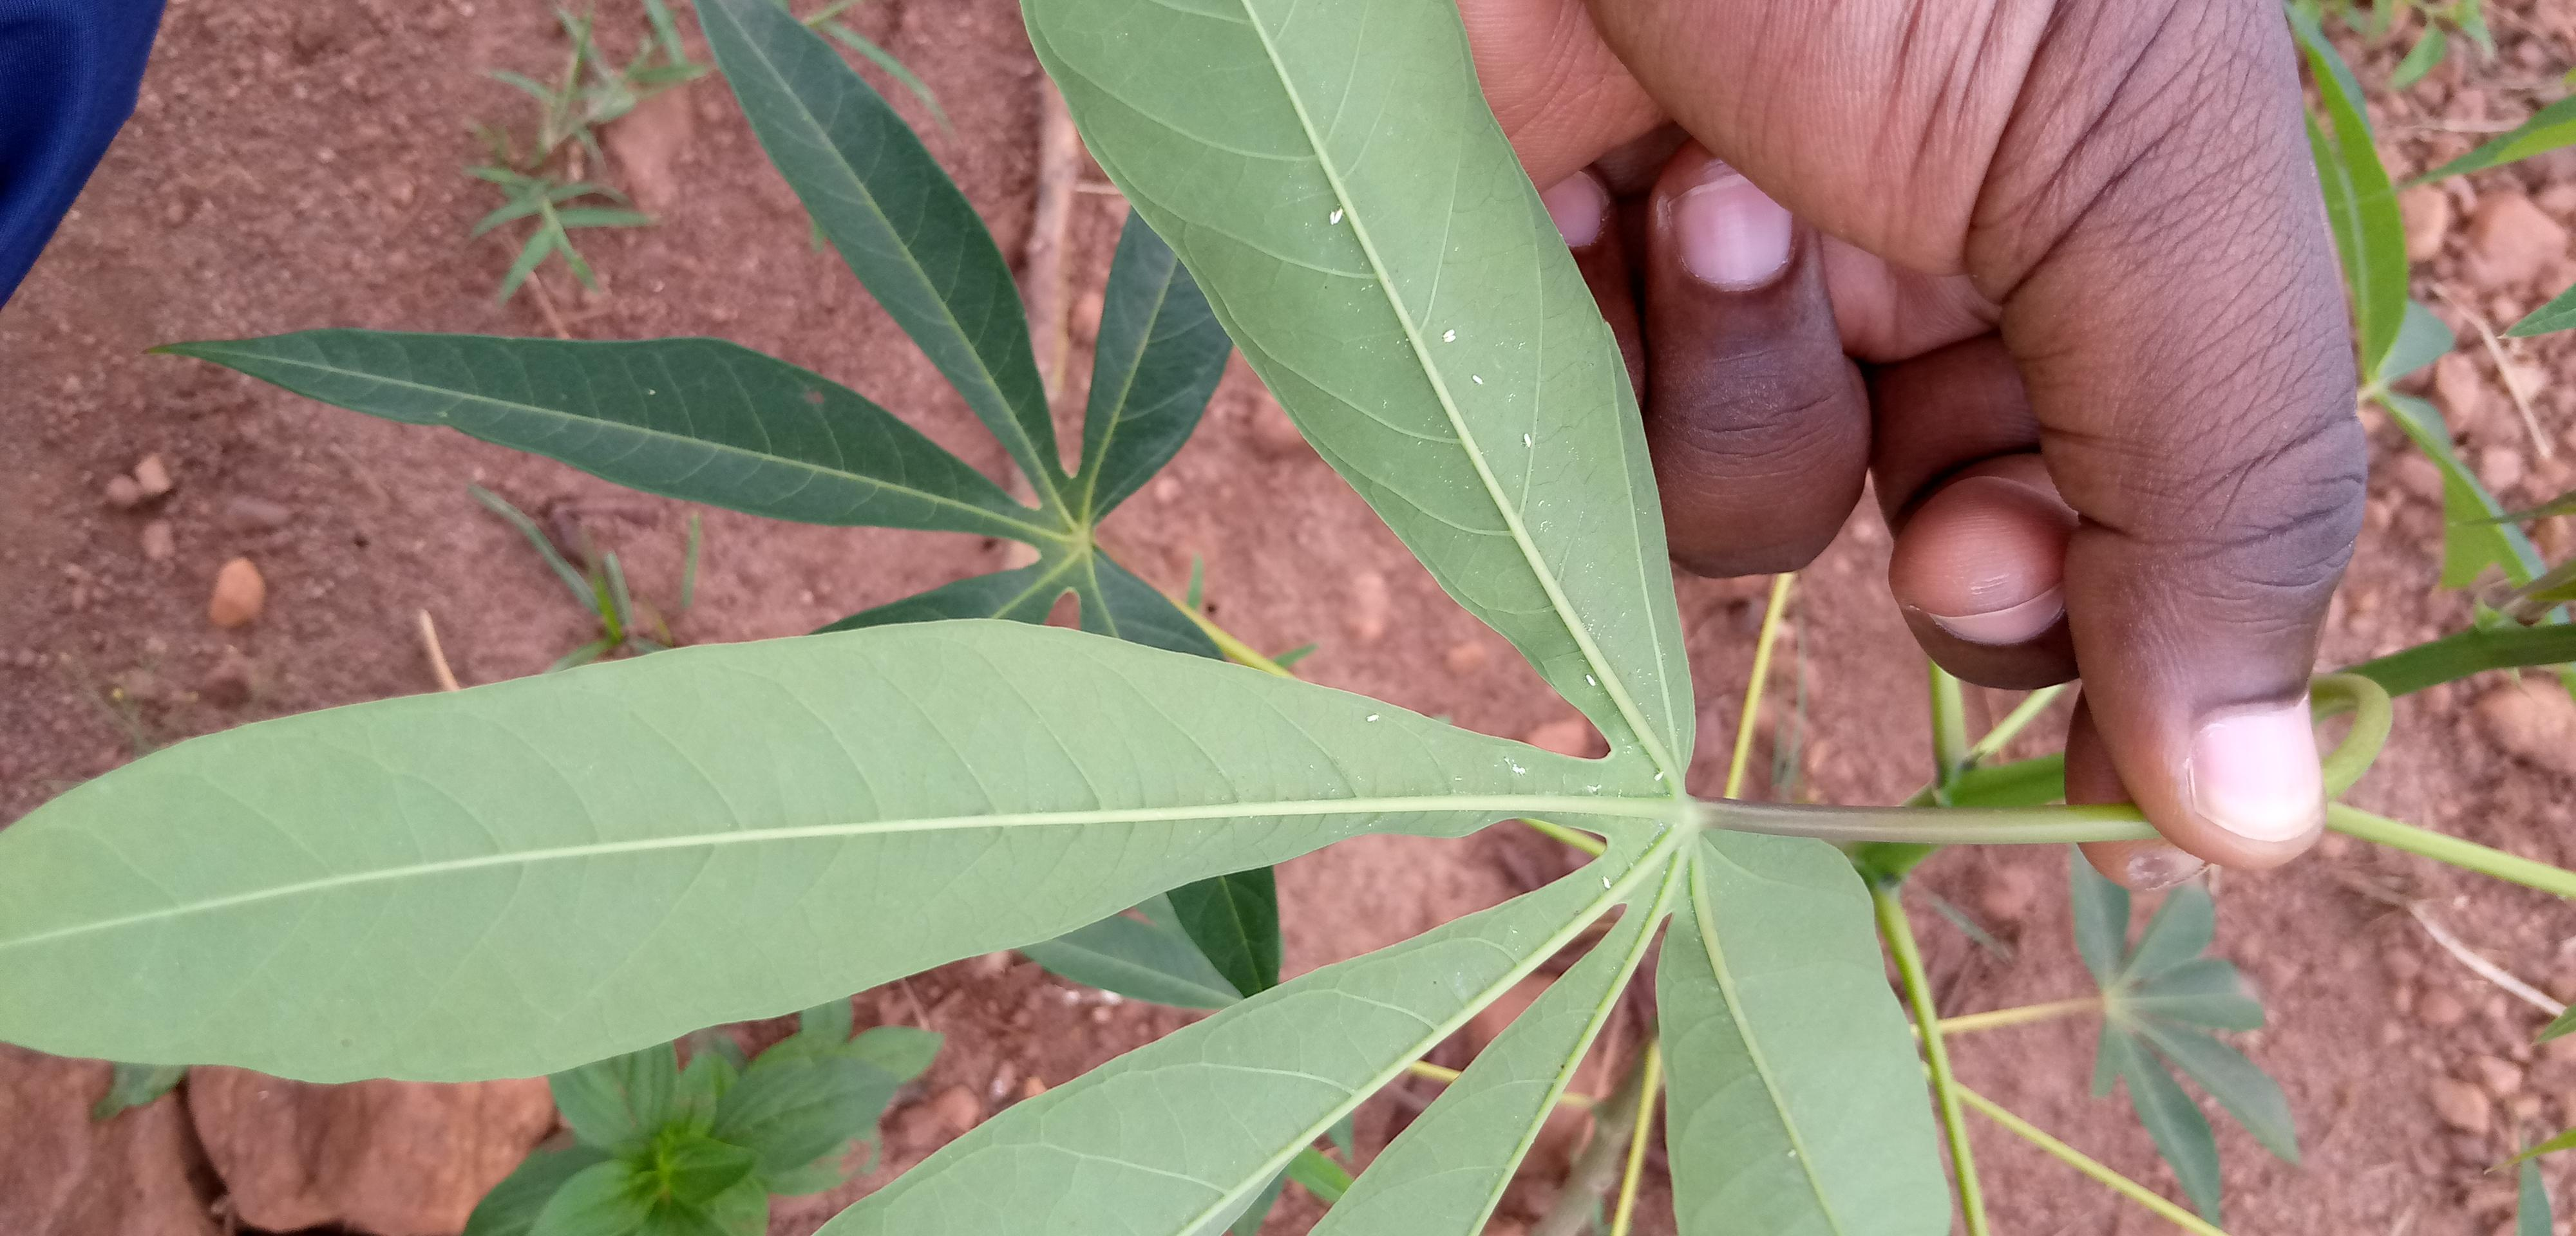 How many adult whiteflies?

11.